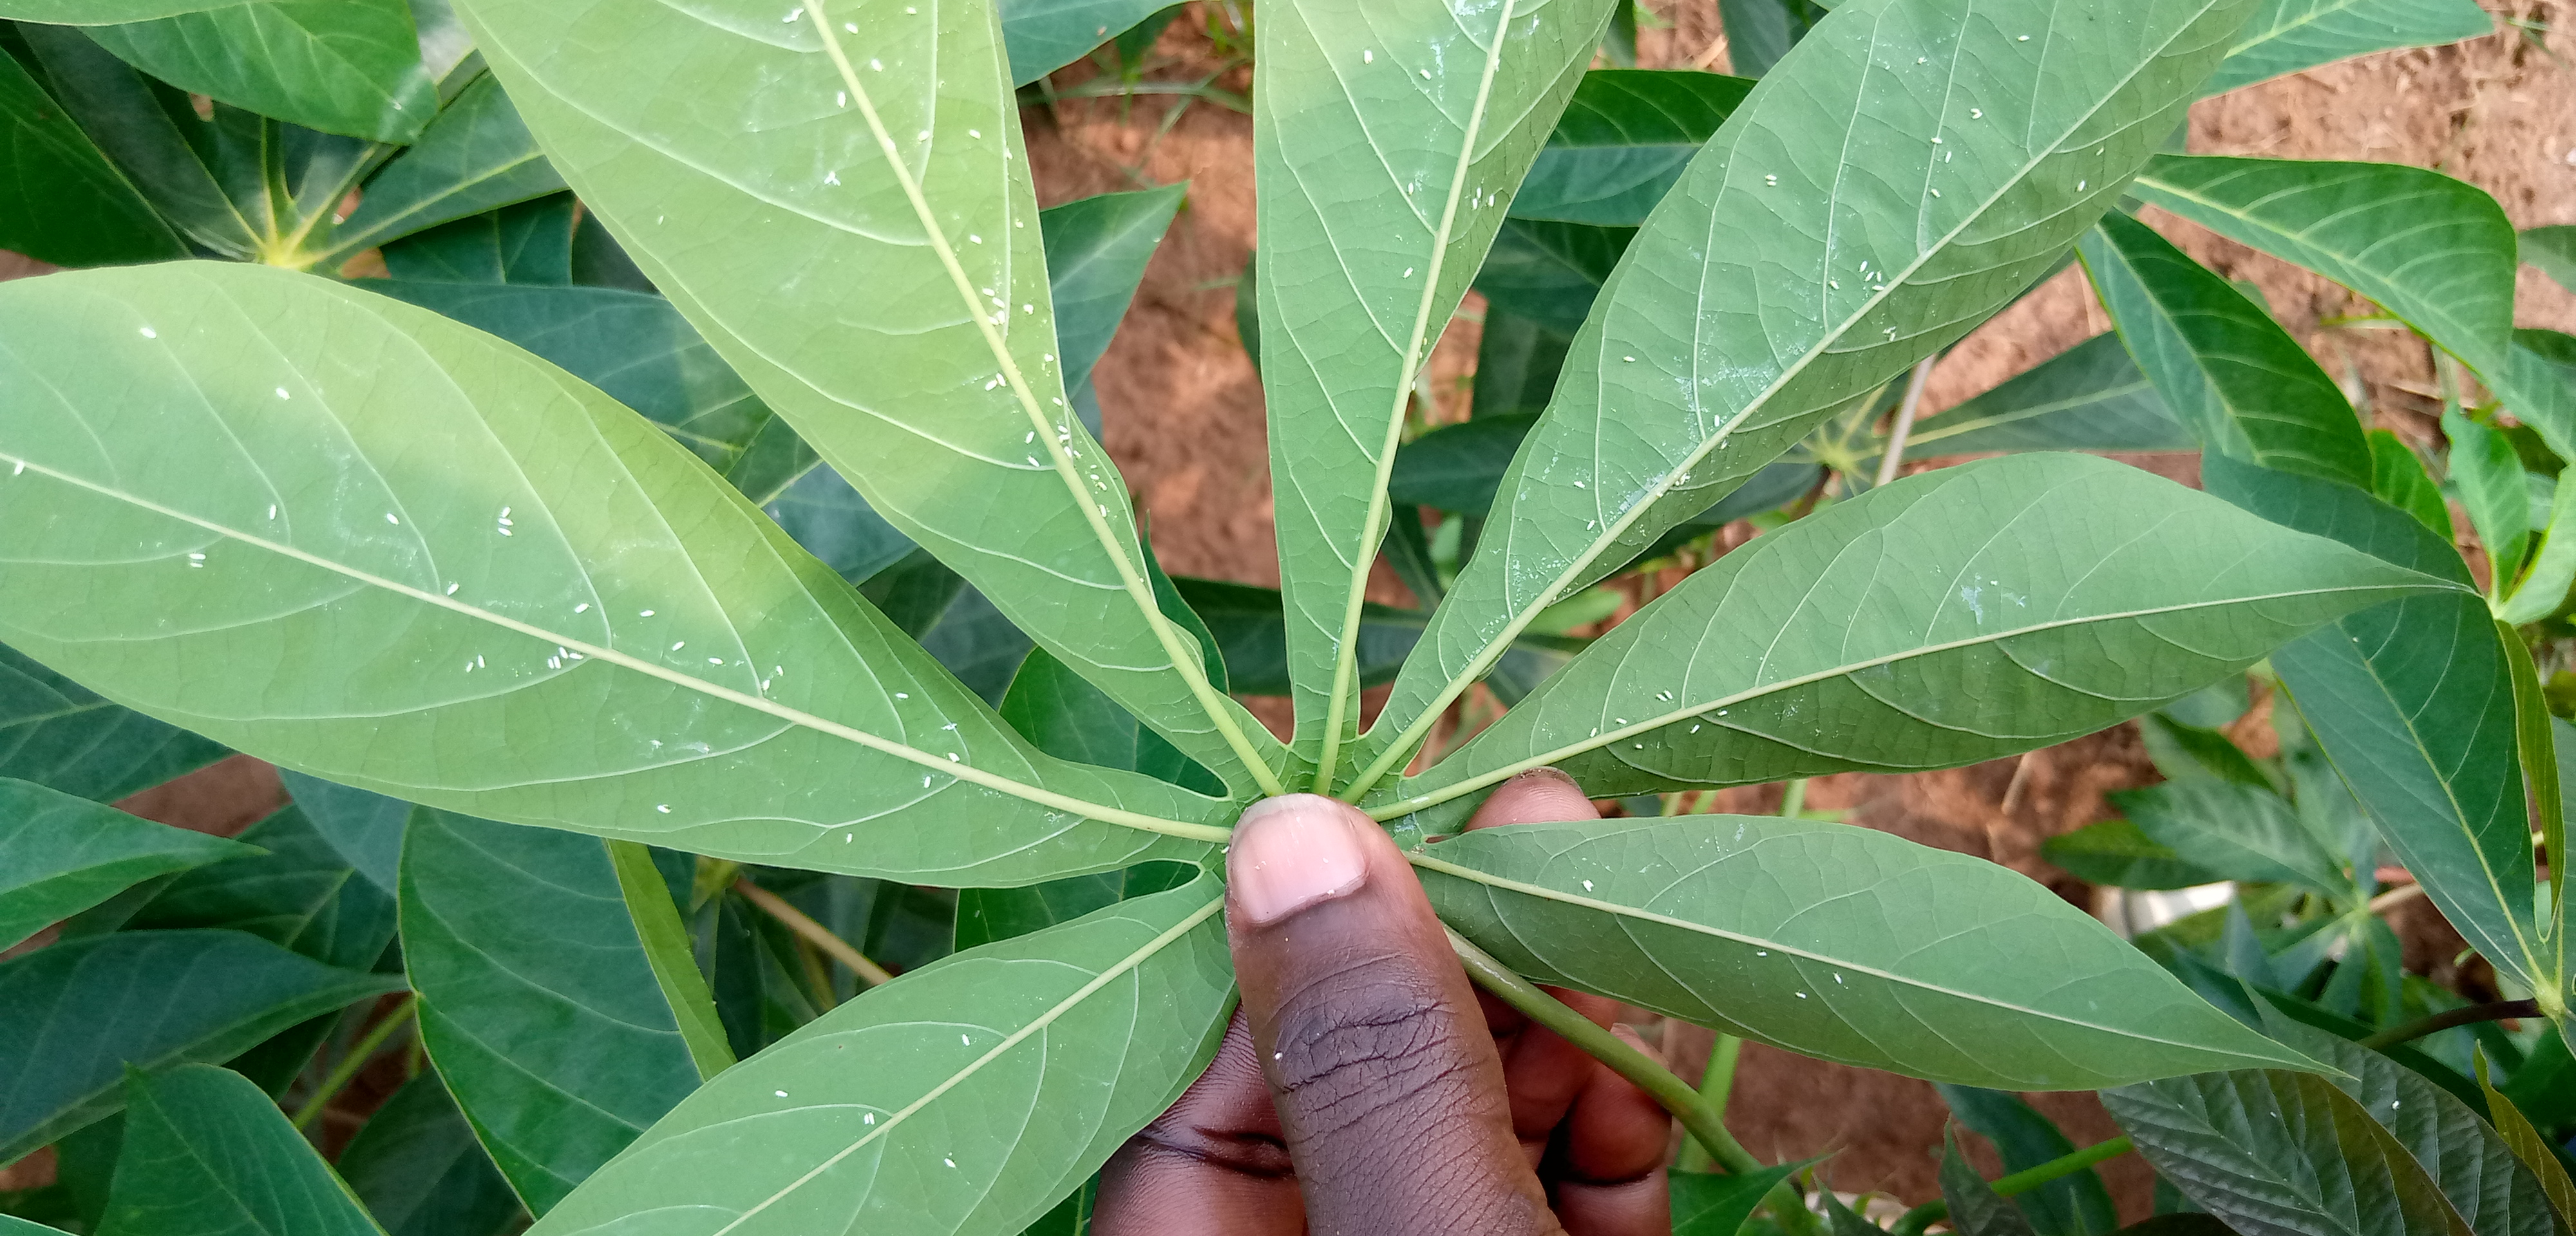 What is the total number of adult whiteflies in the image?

110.